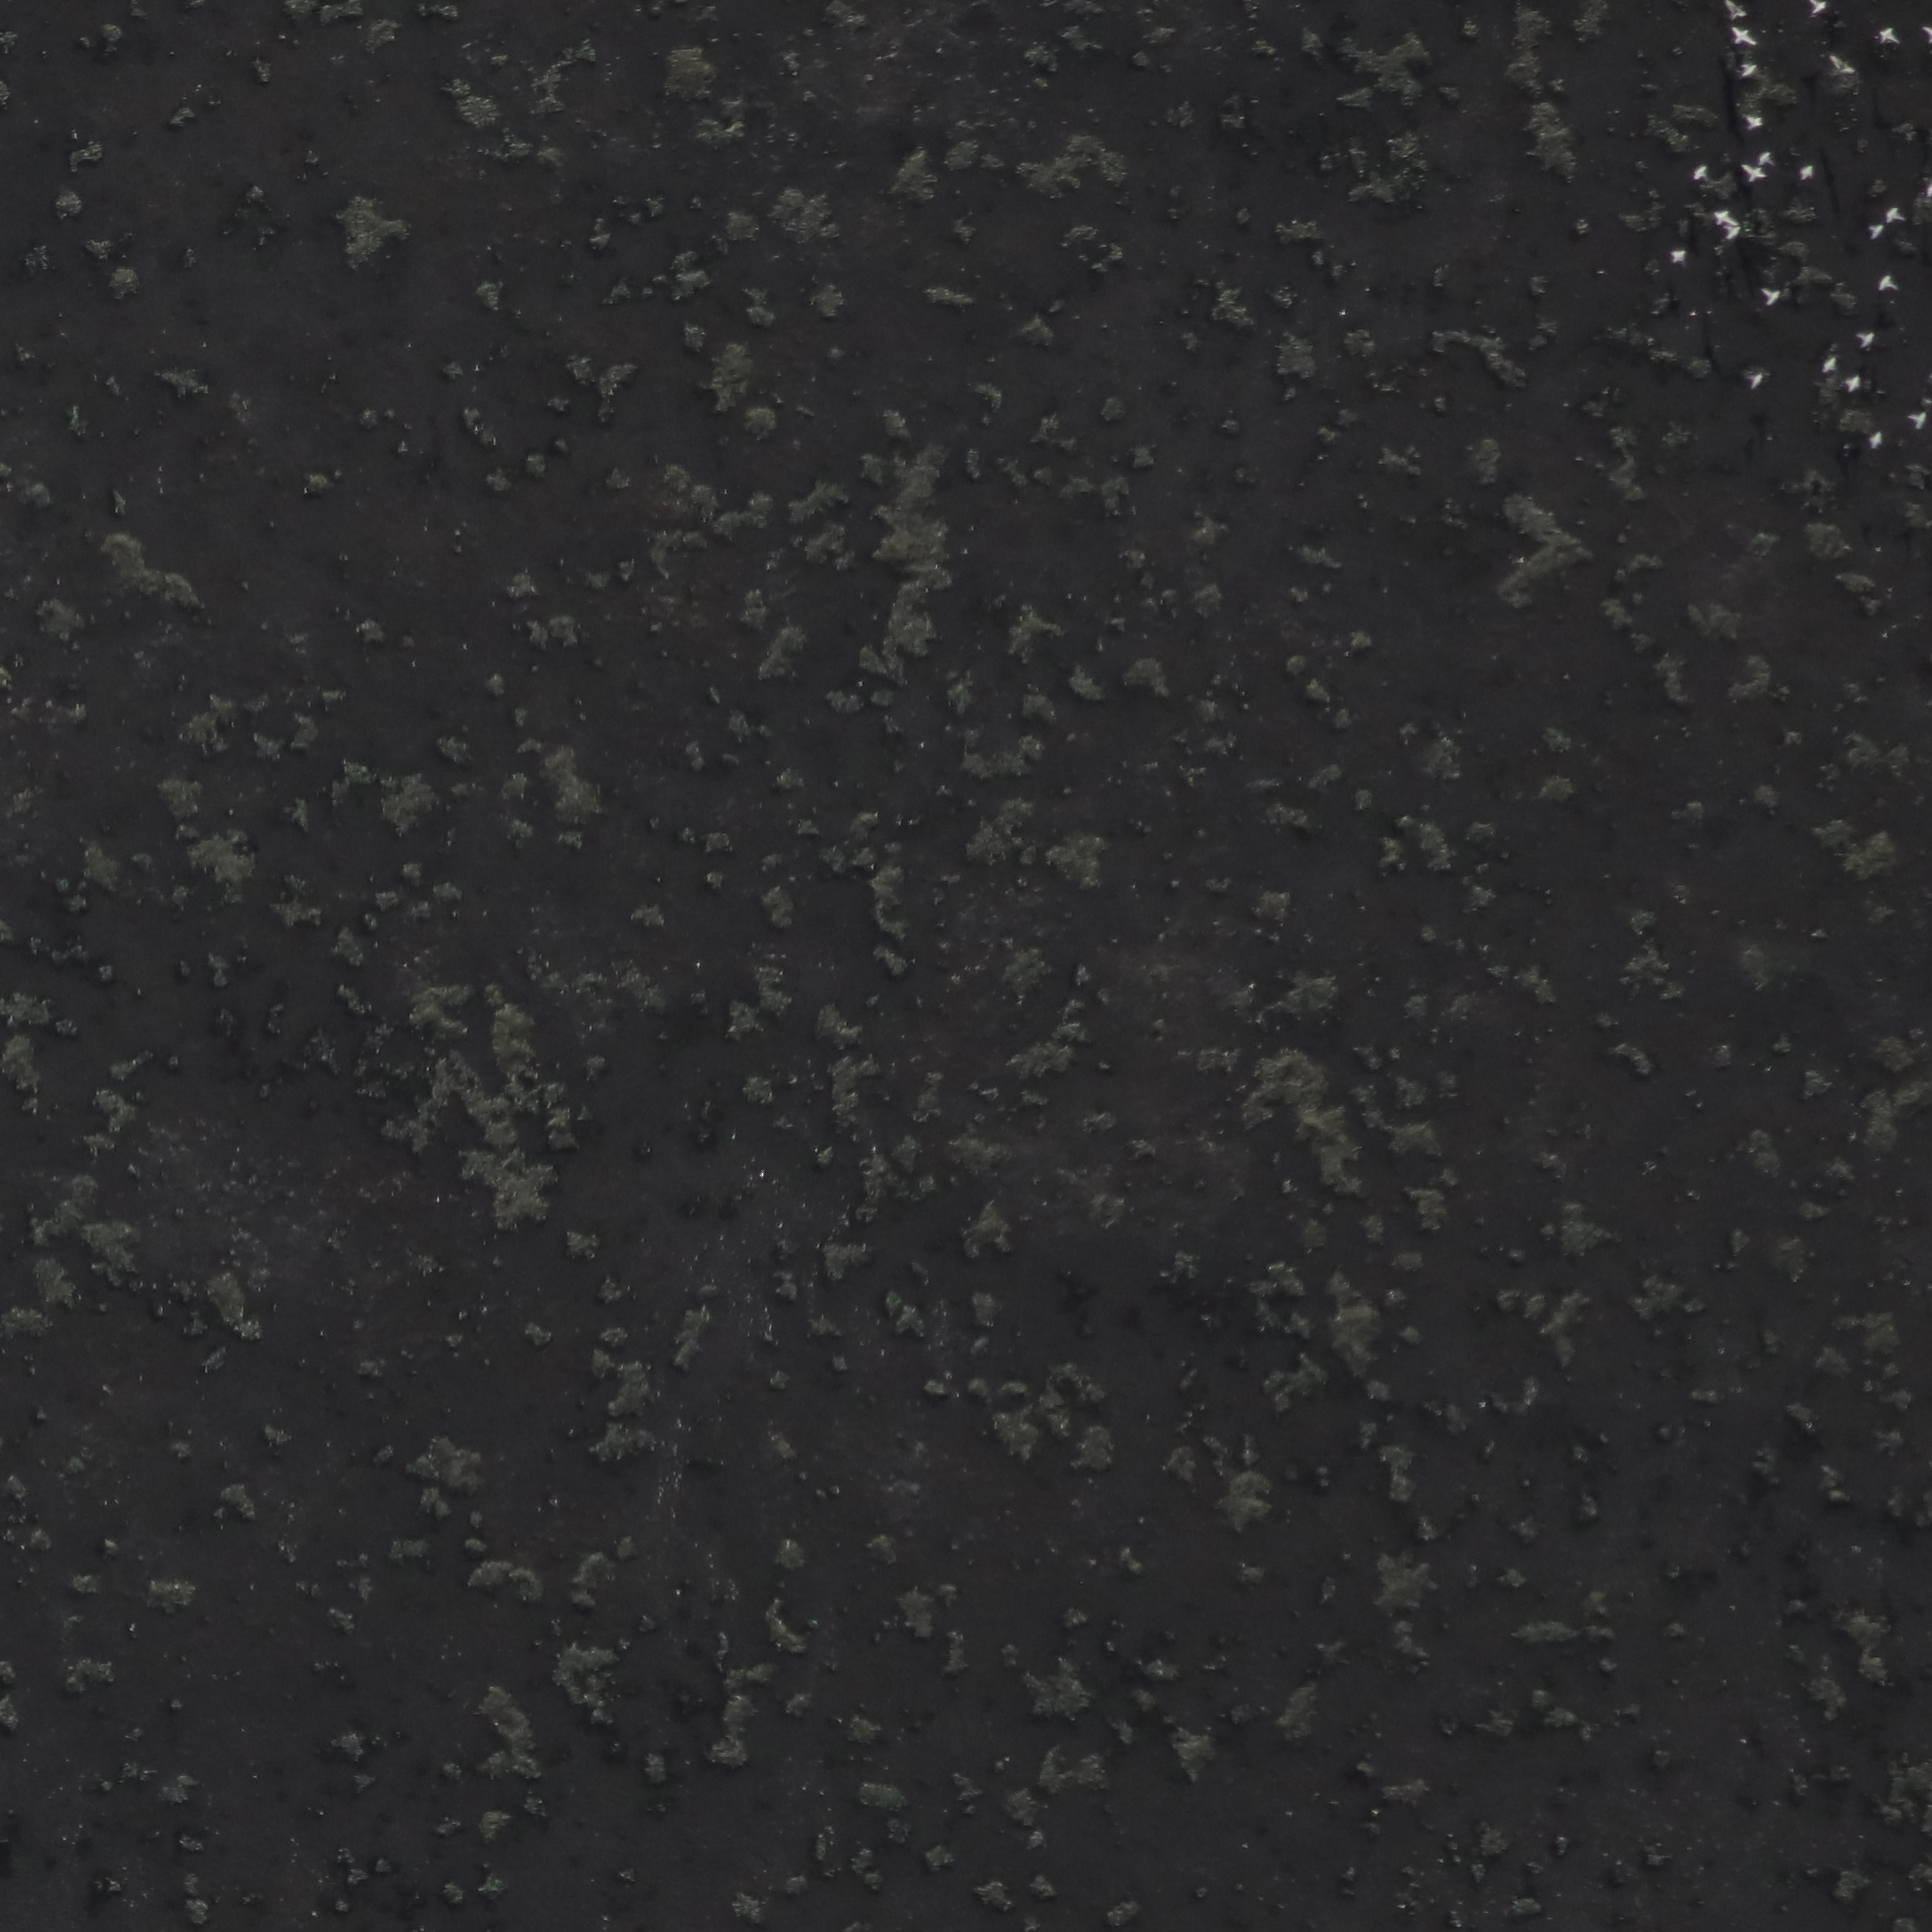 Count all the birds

23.